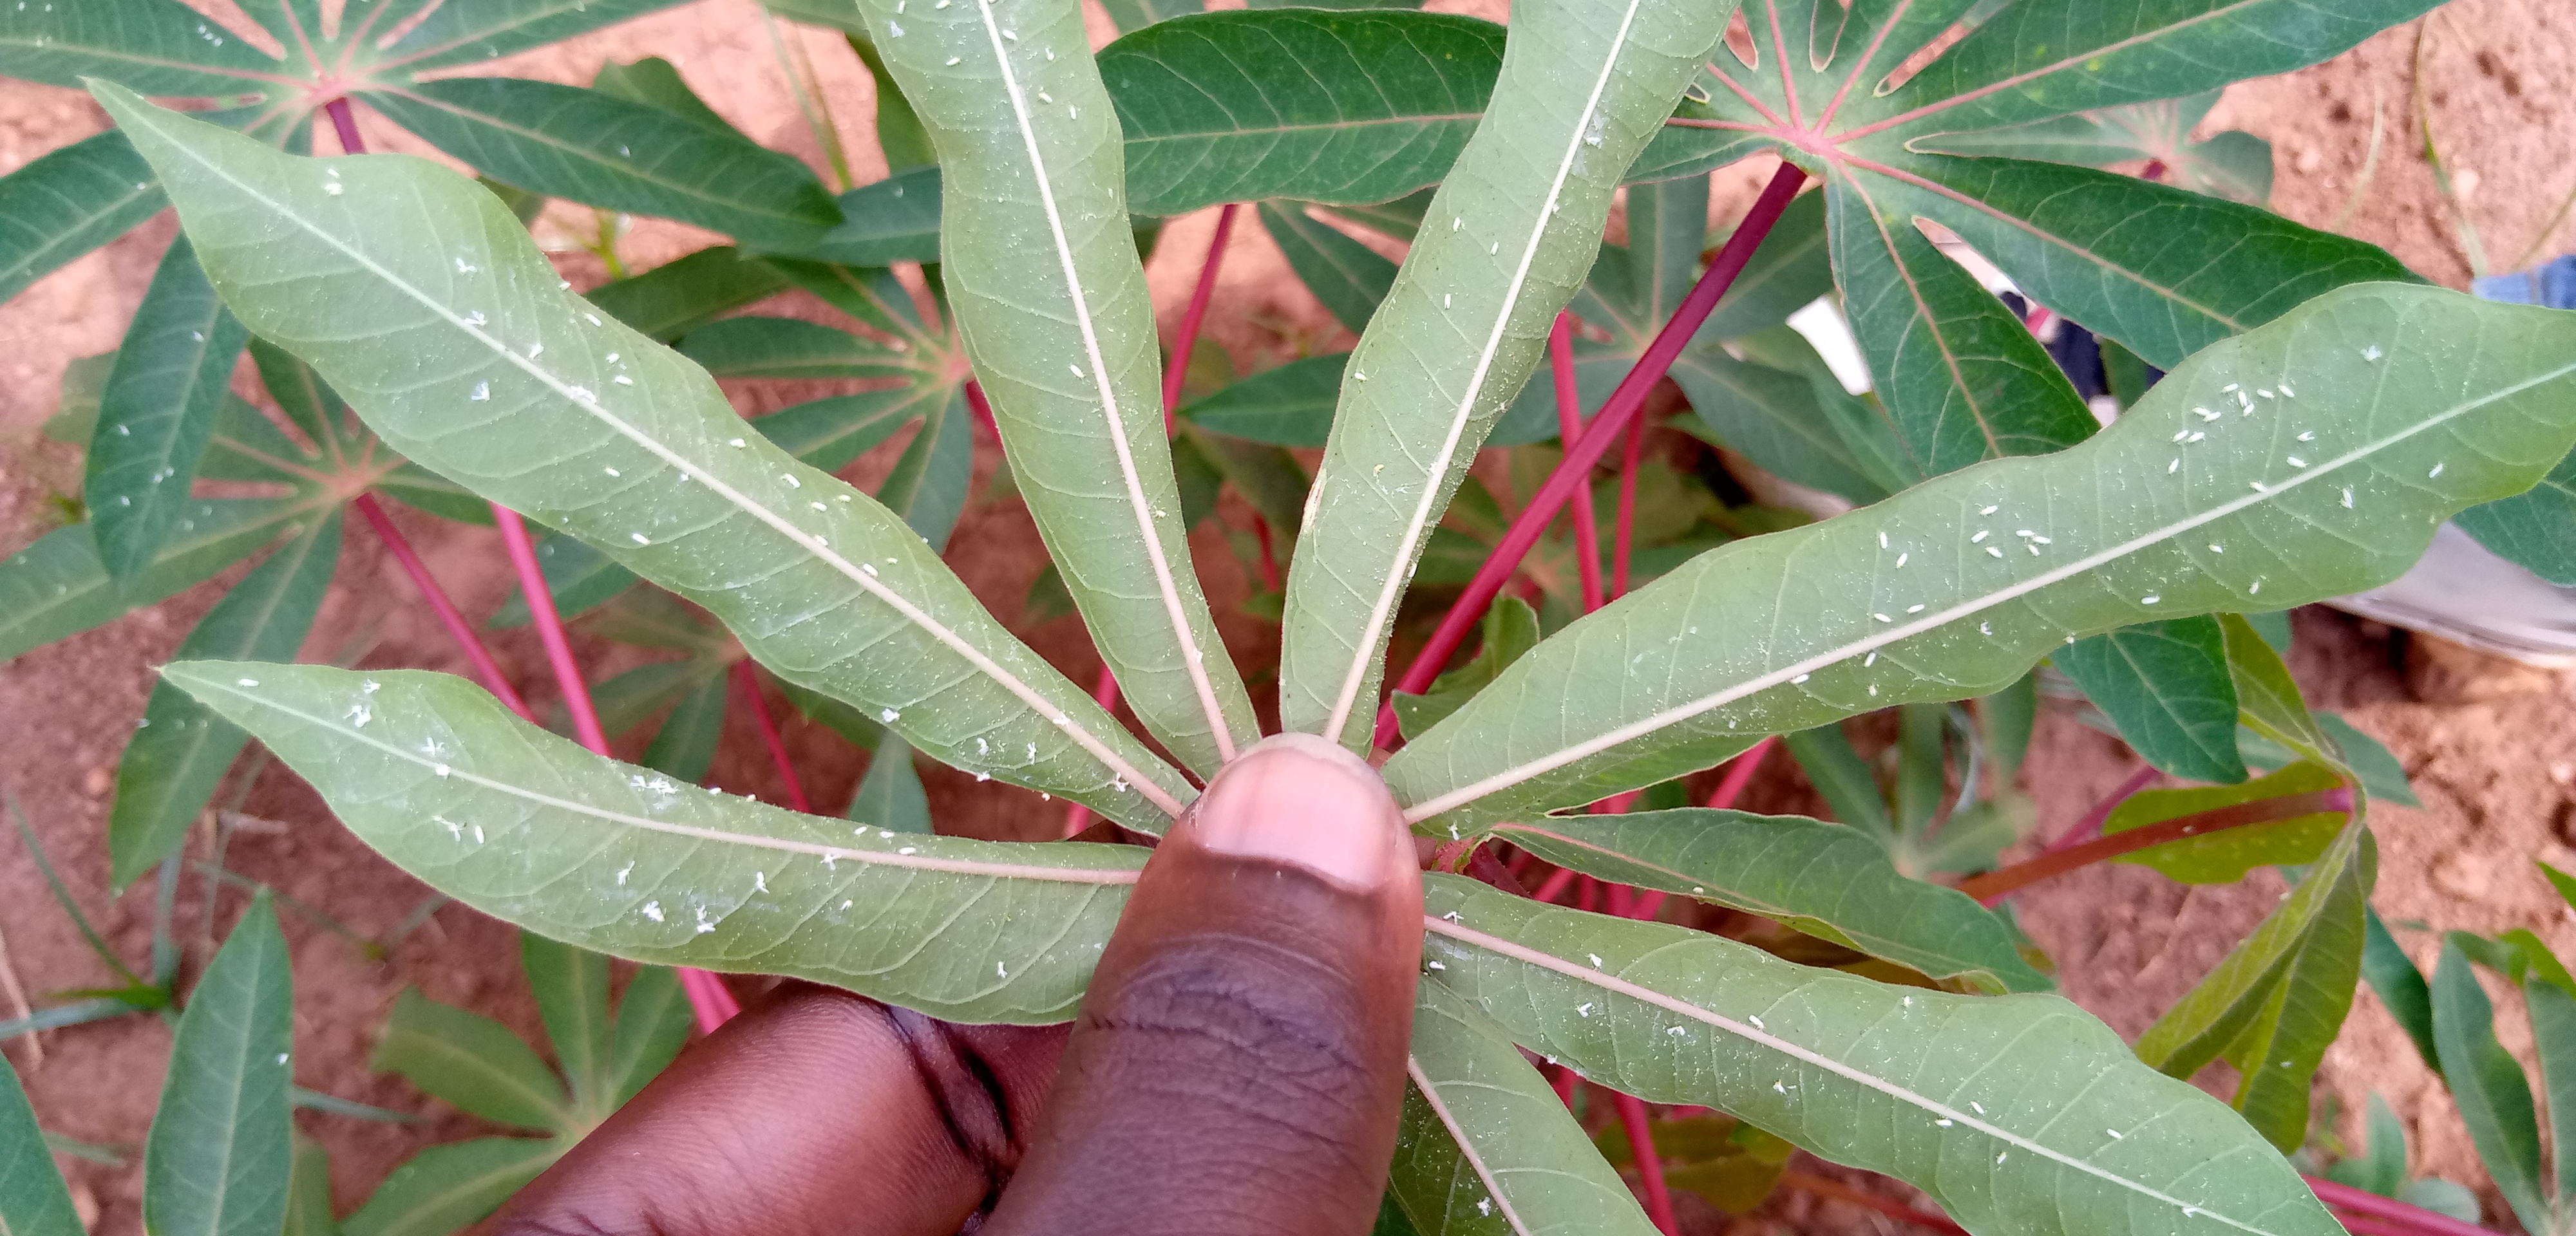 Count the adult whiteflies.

101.